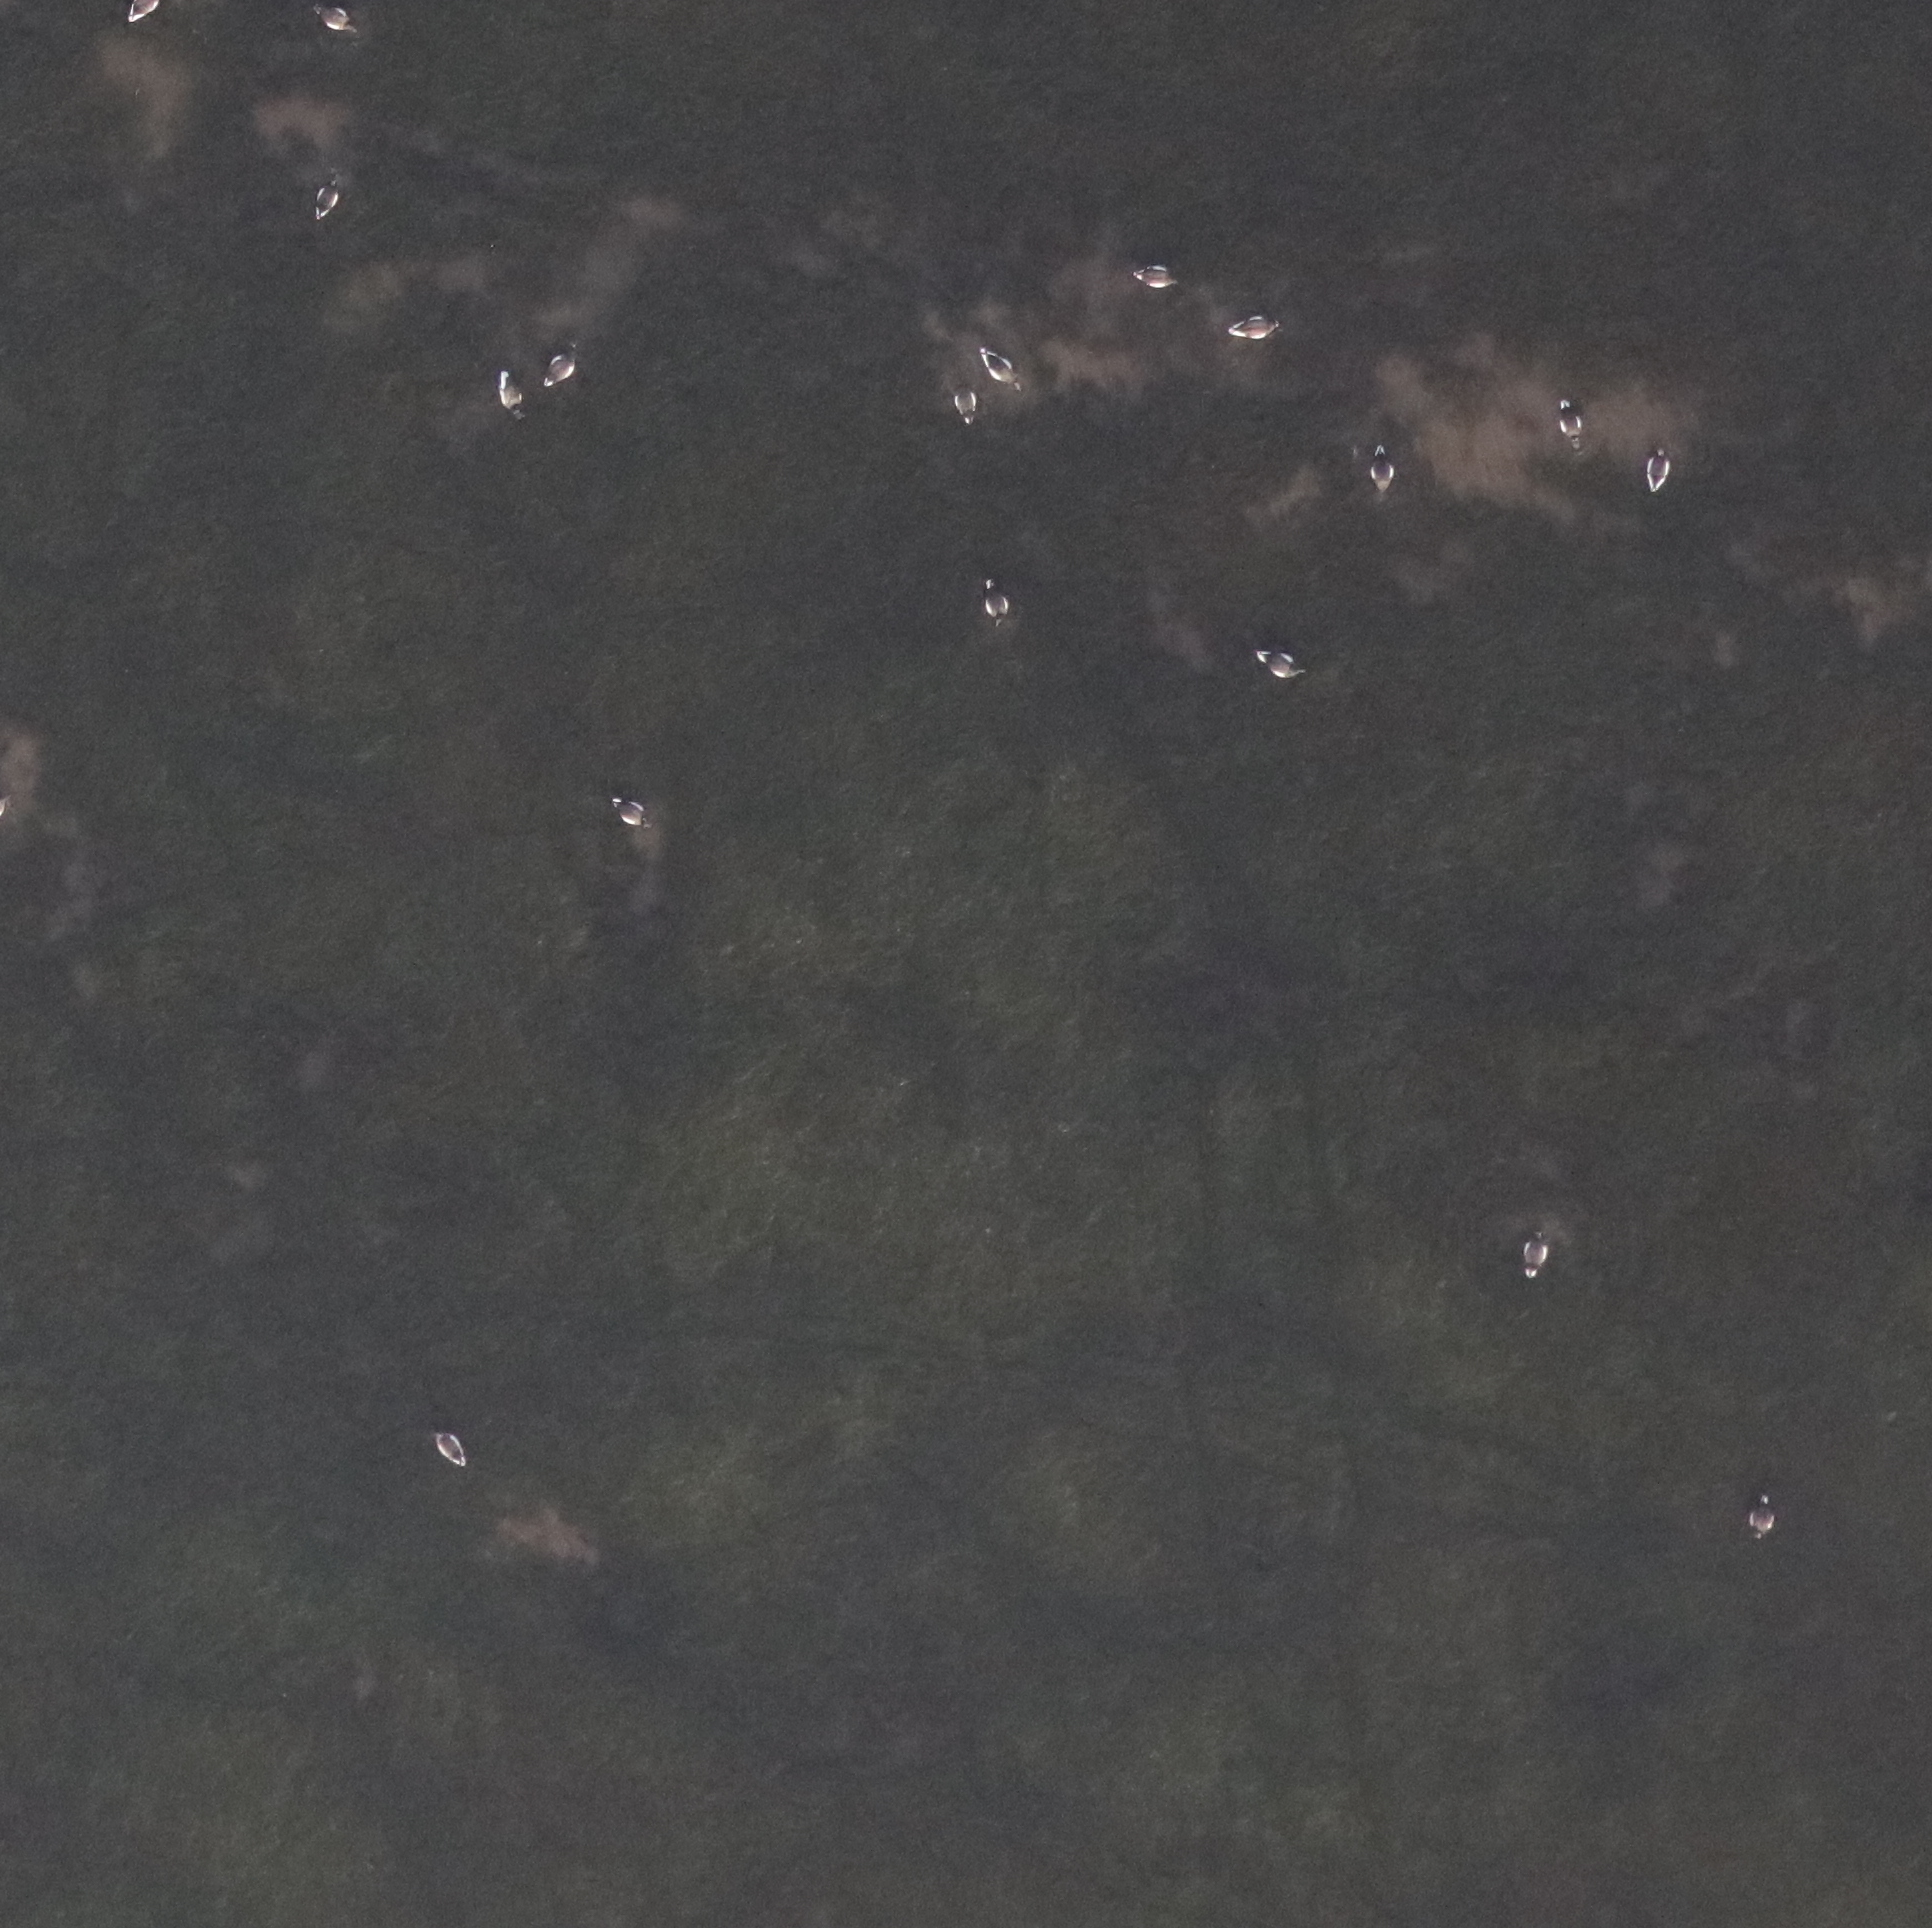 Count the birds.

18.